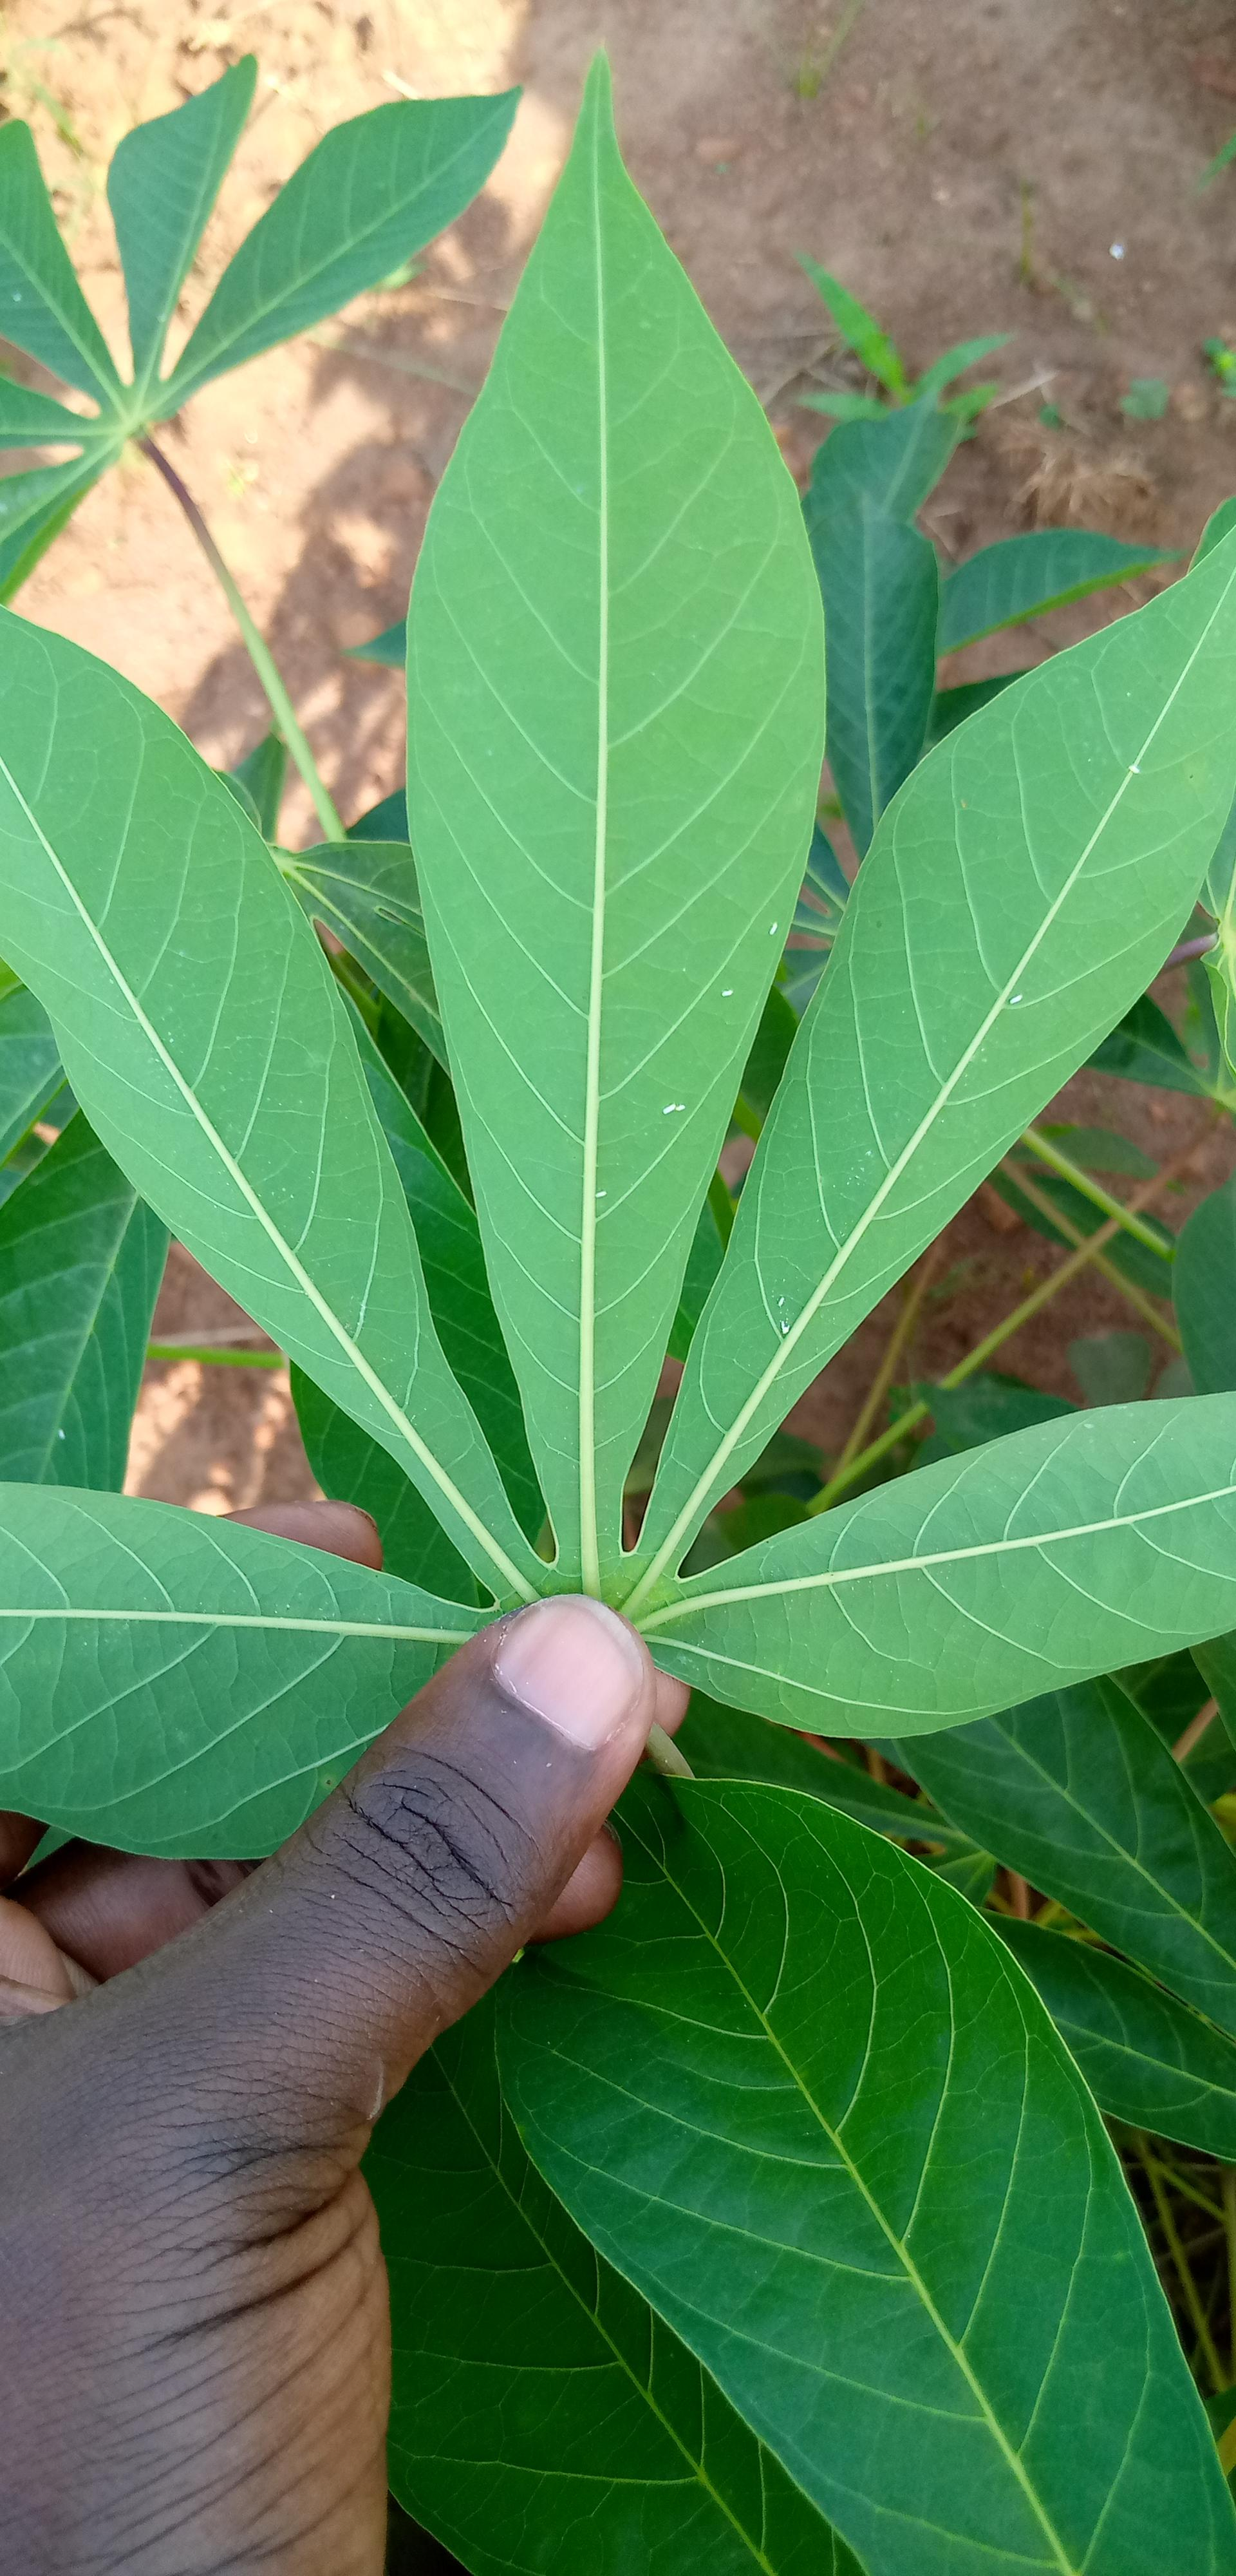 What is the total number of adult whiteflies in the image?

9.